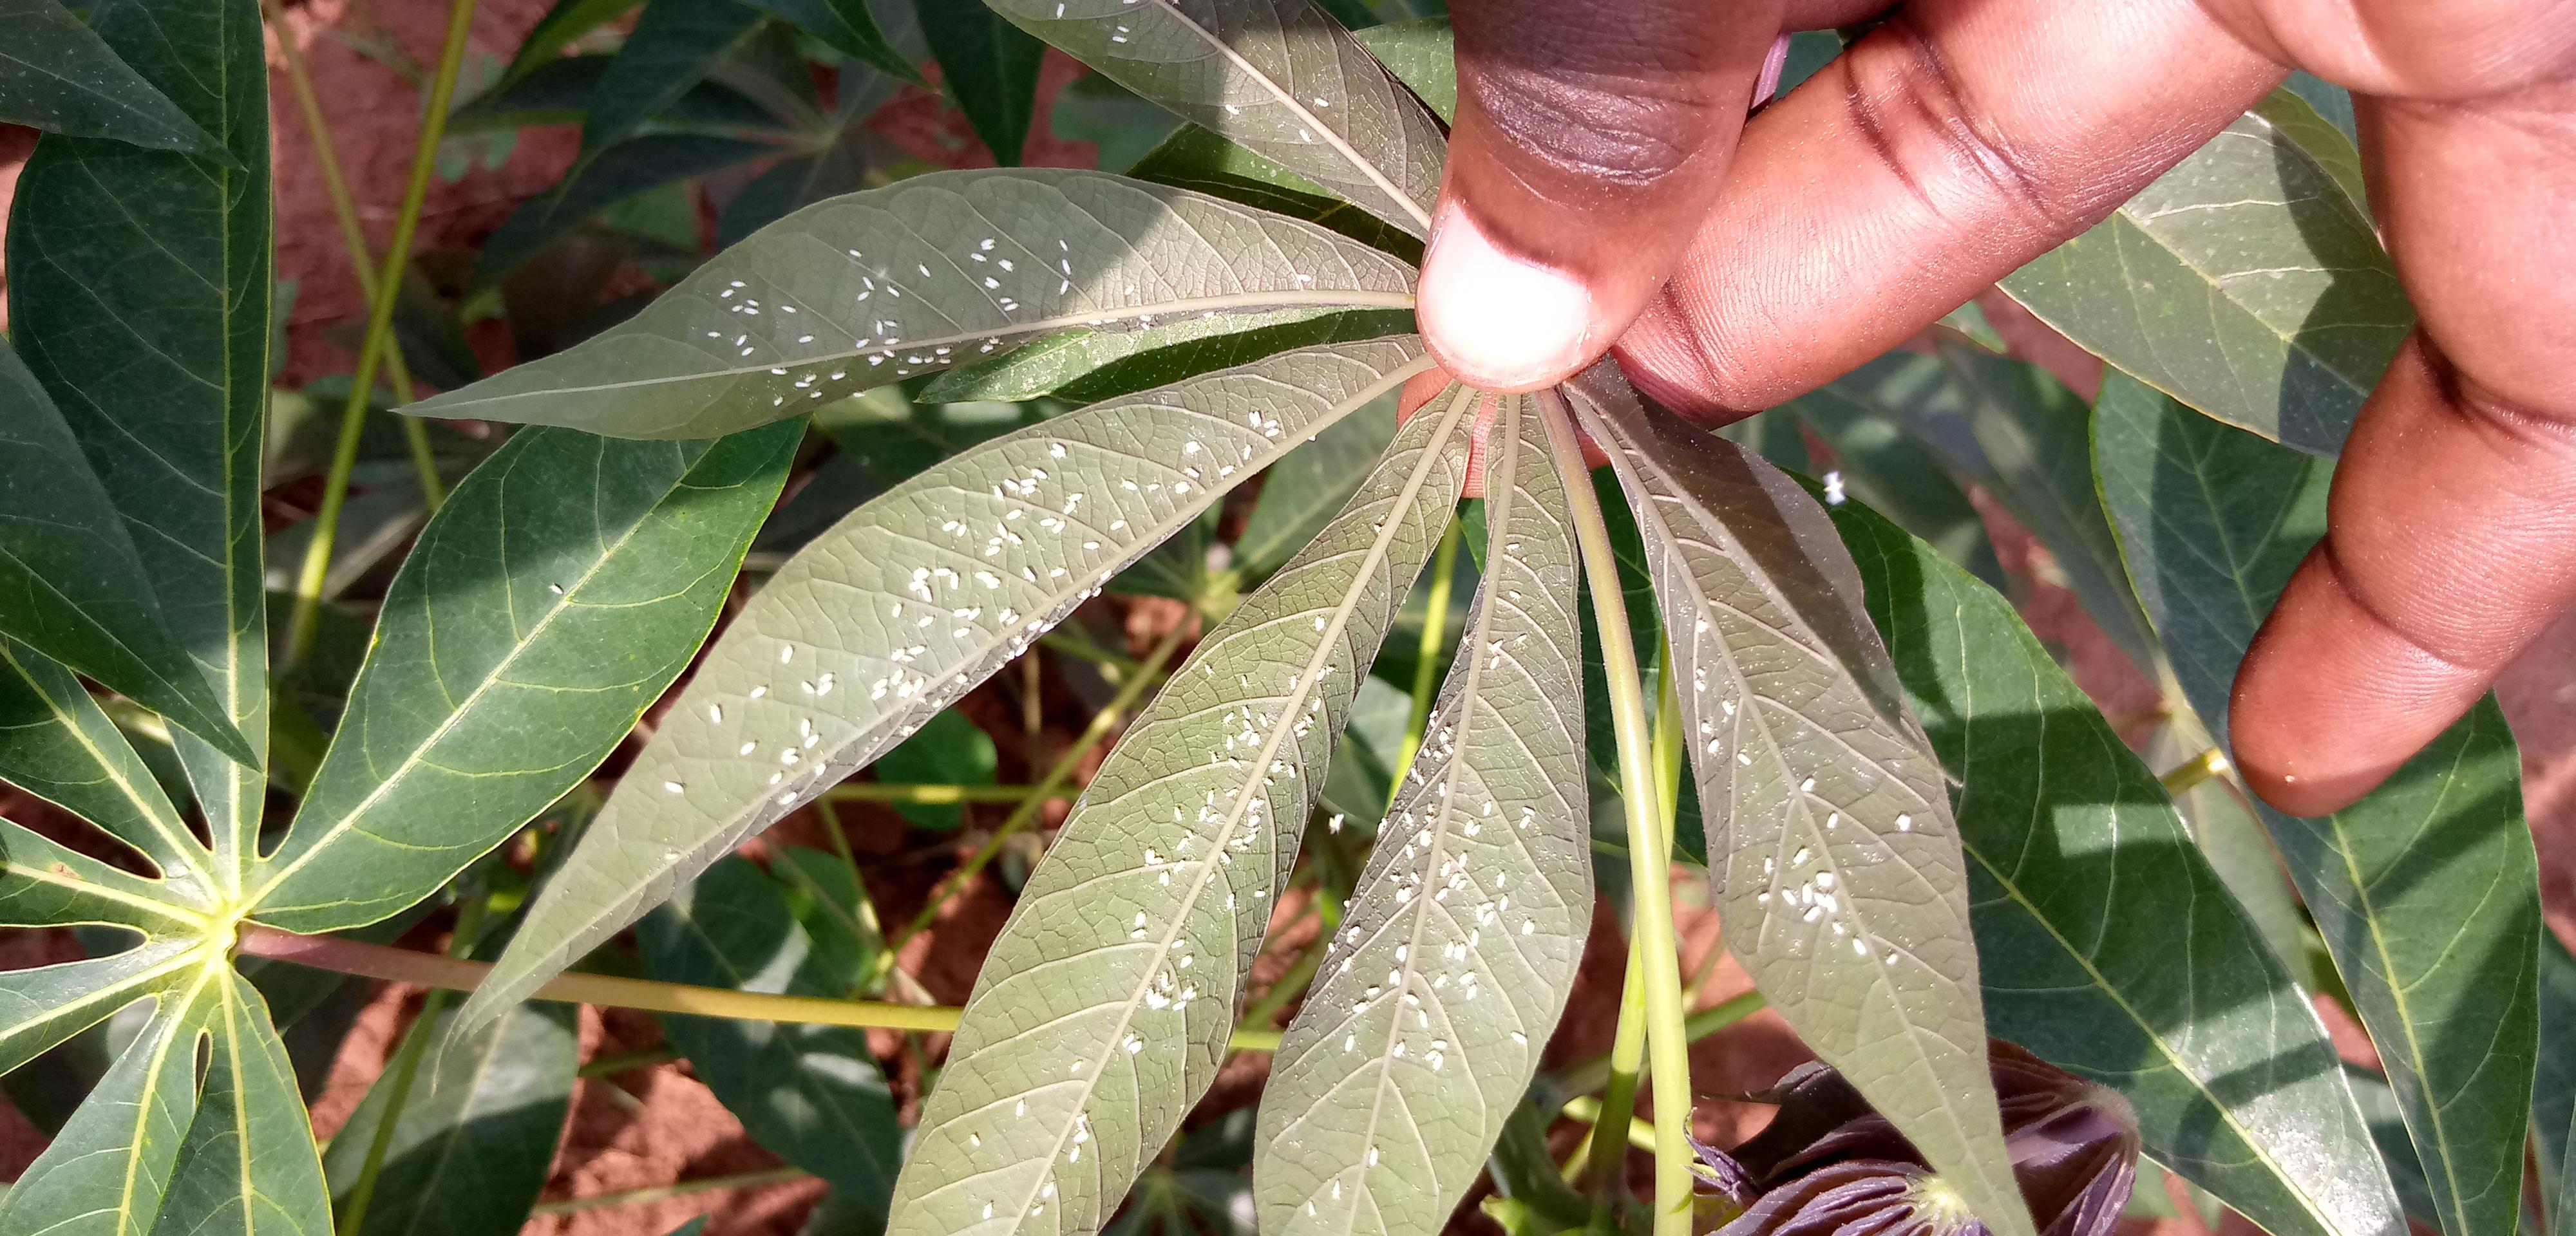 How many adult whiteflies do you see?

333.